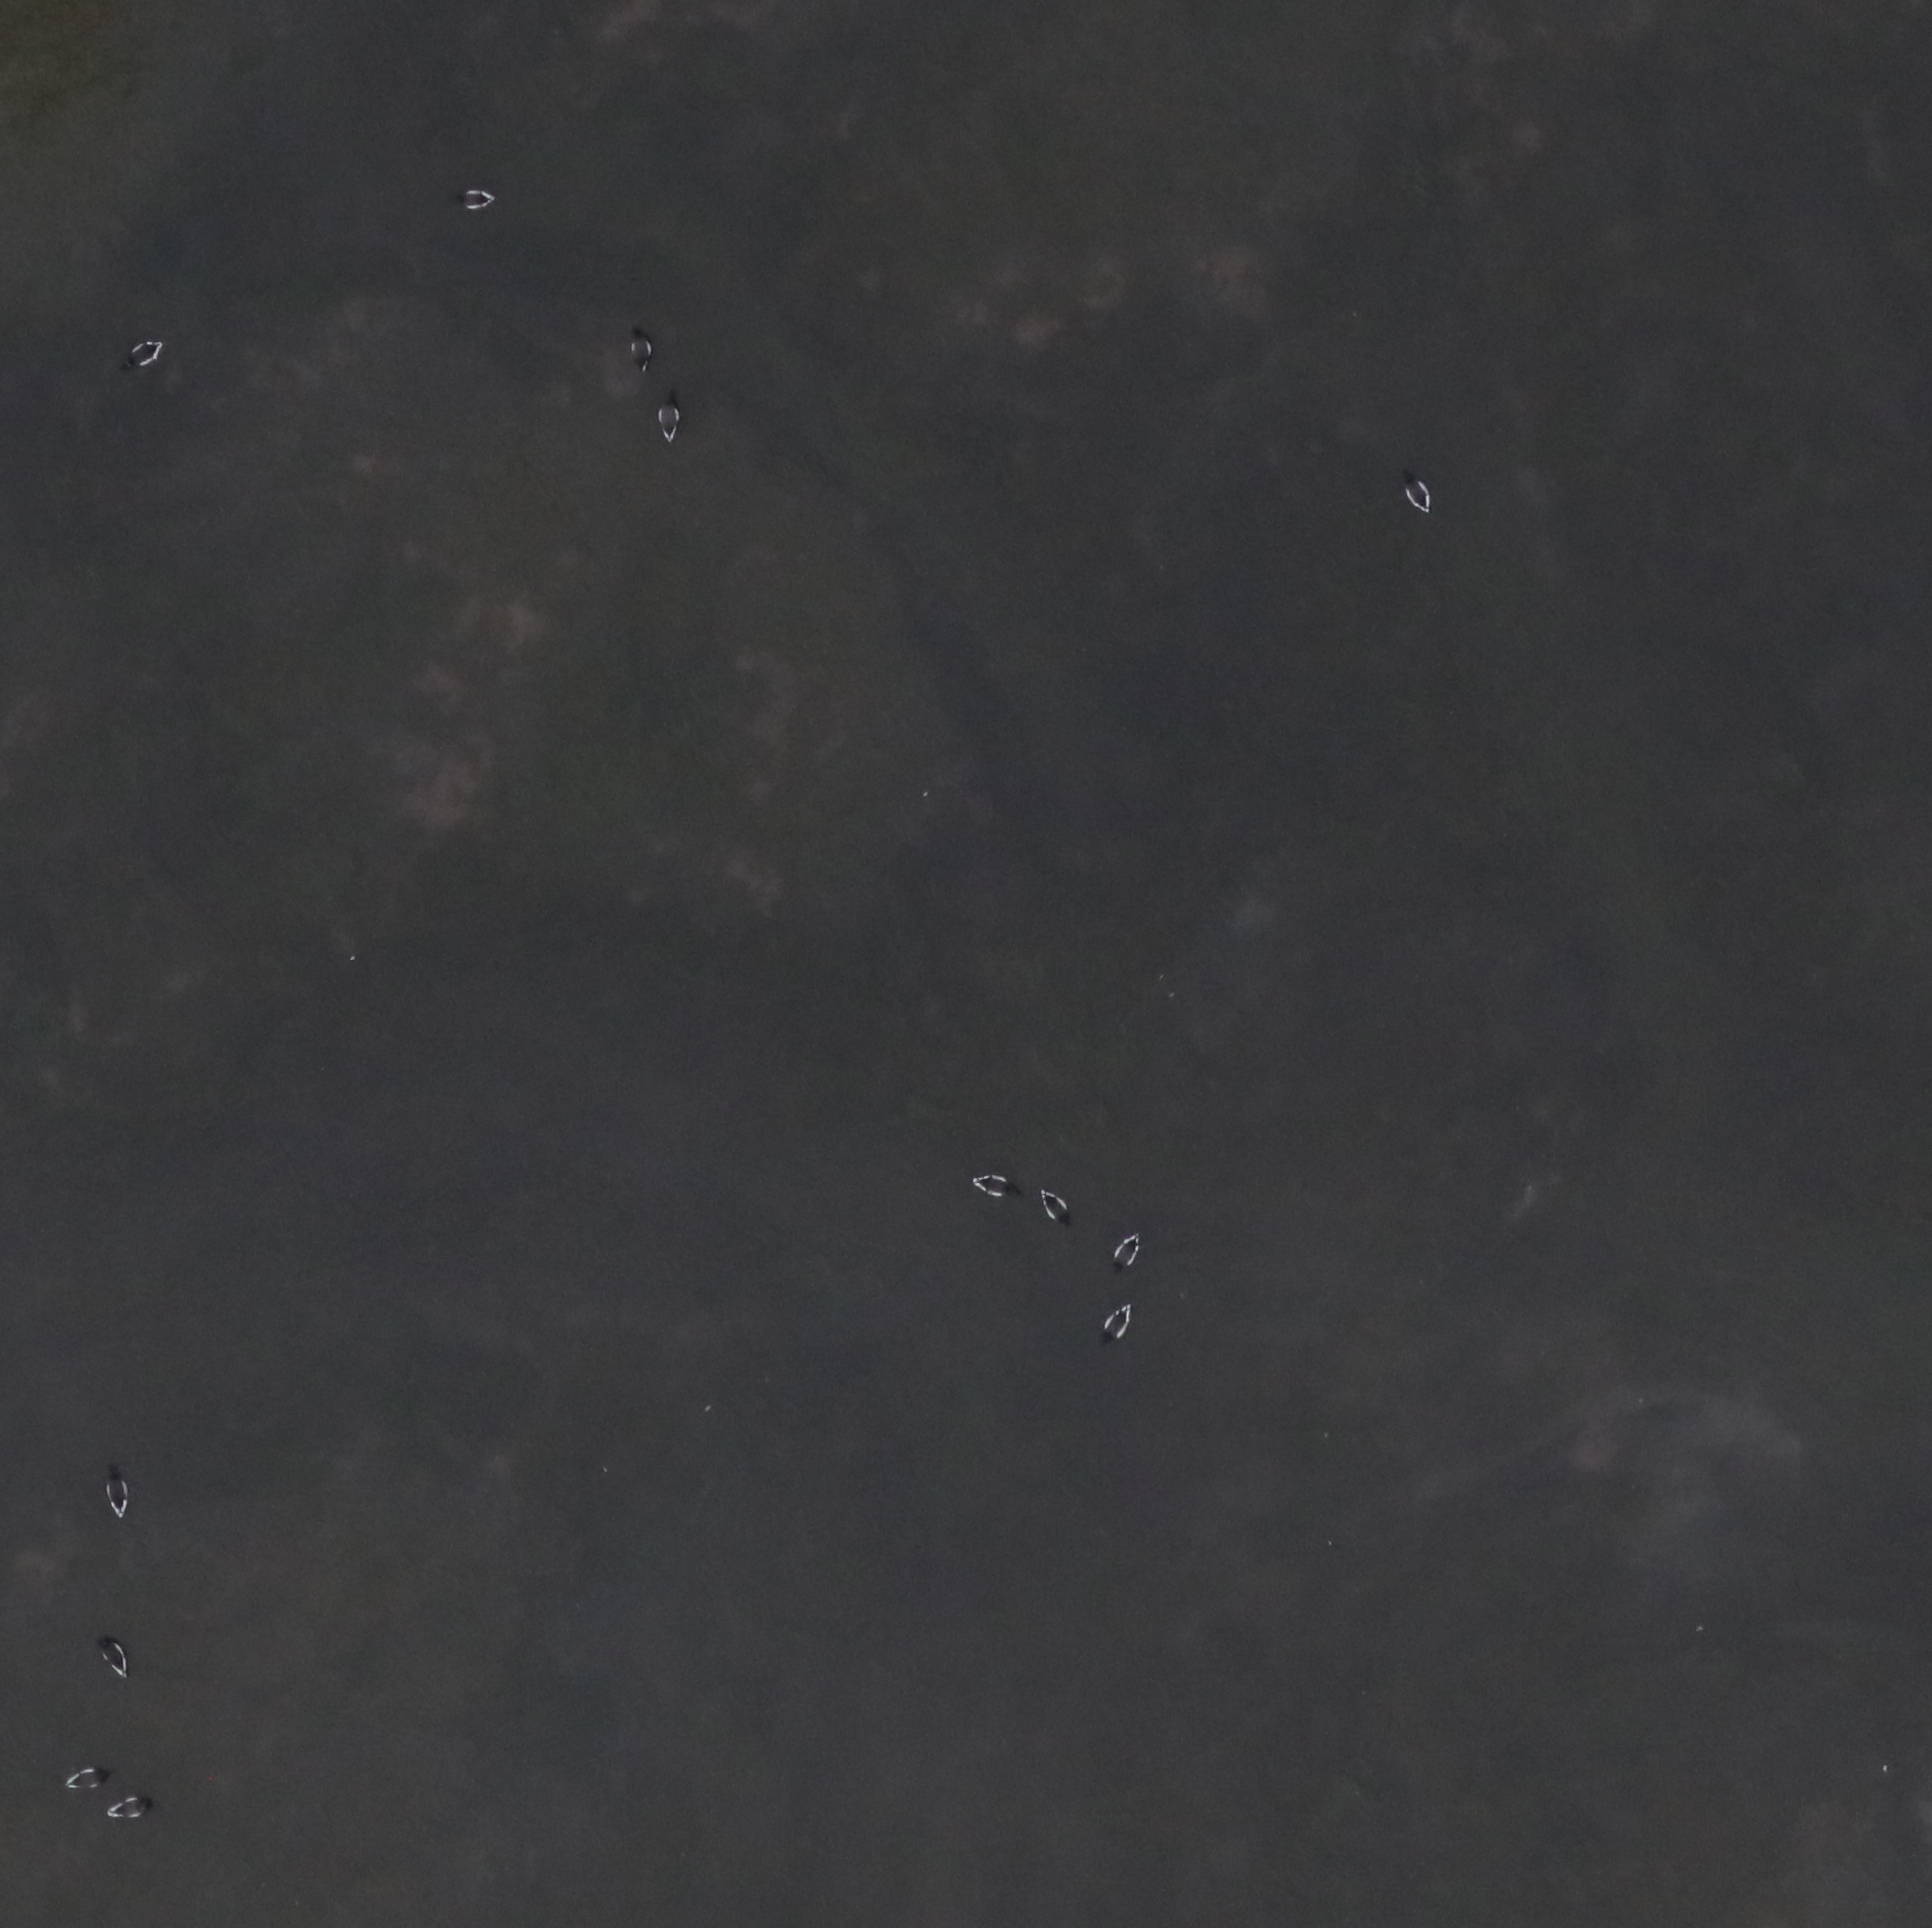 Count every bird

13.